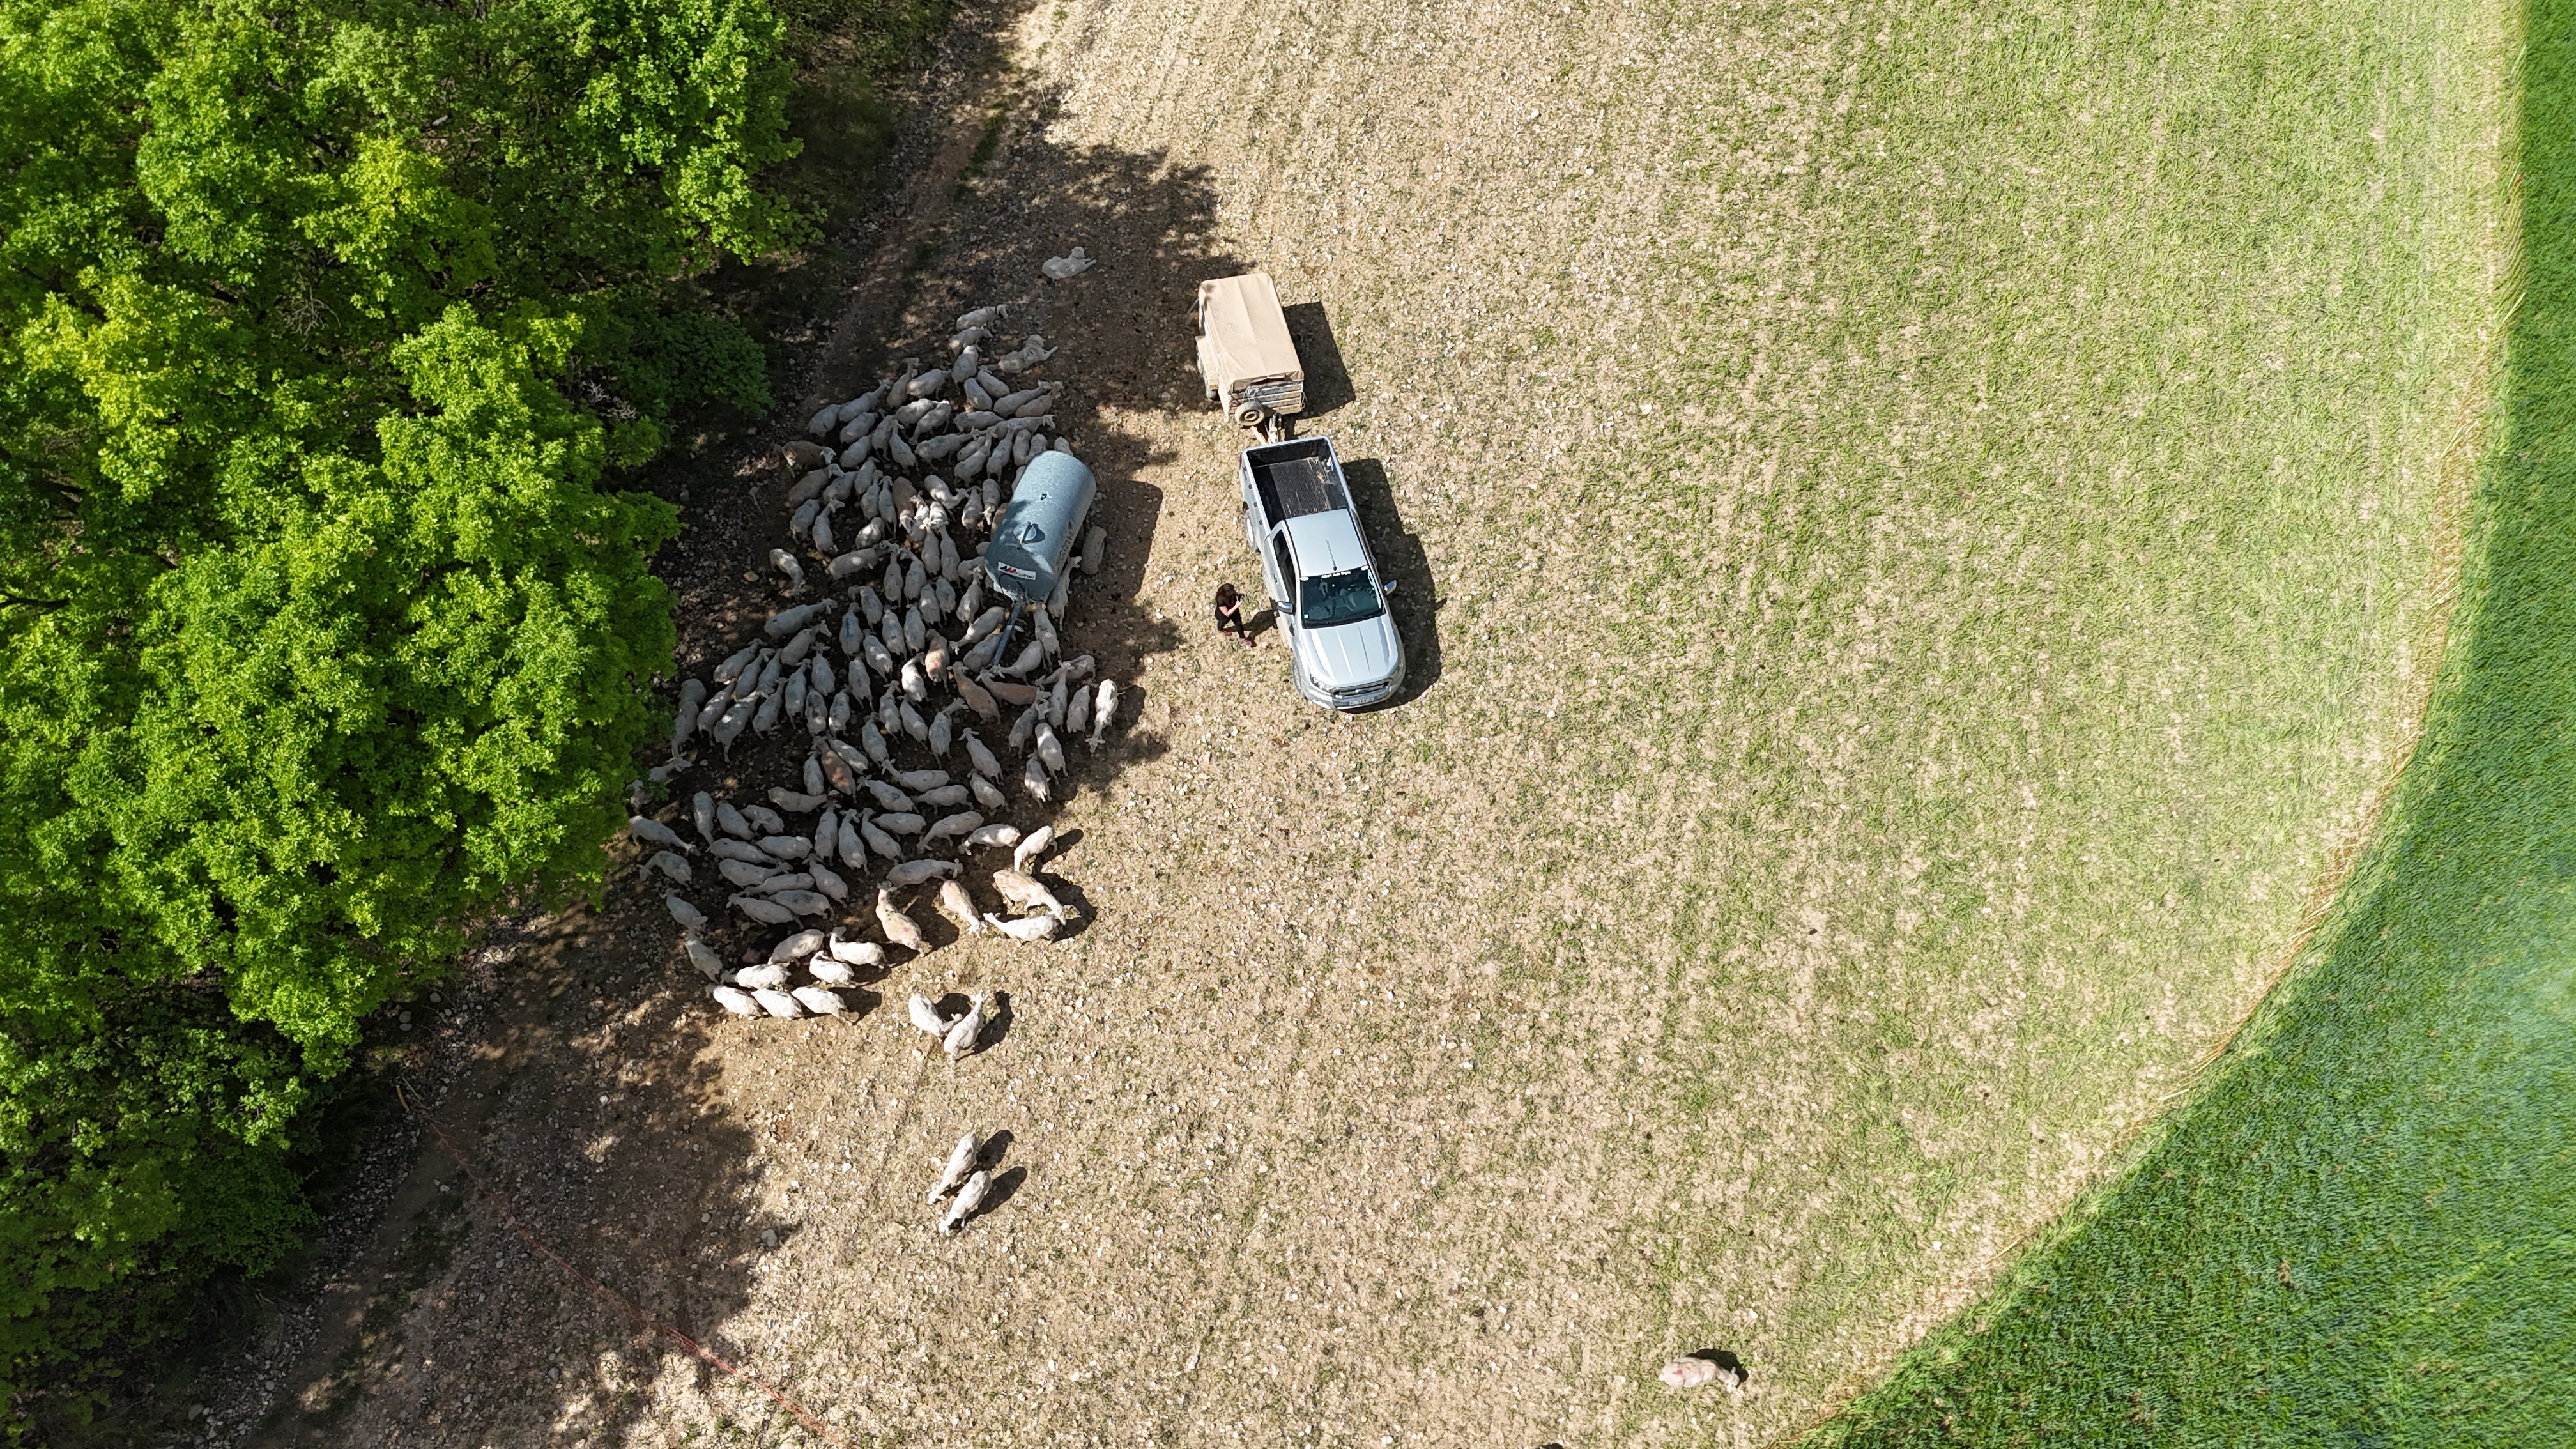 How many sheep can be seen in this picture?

141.